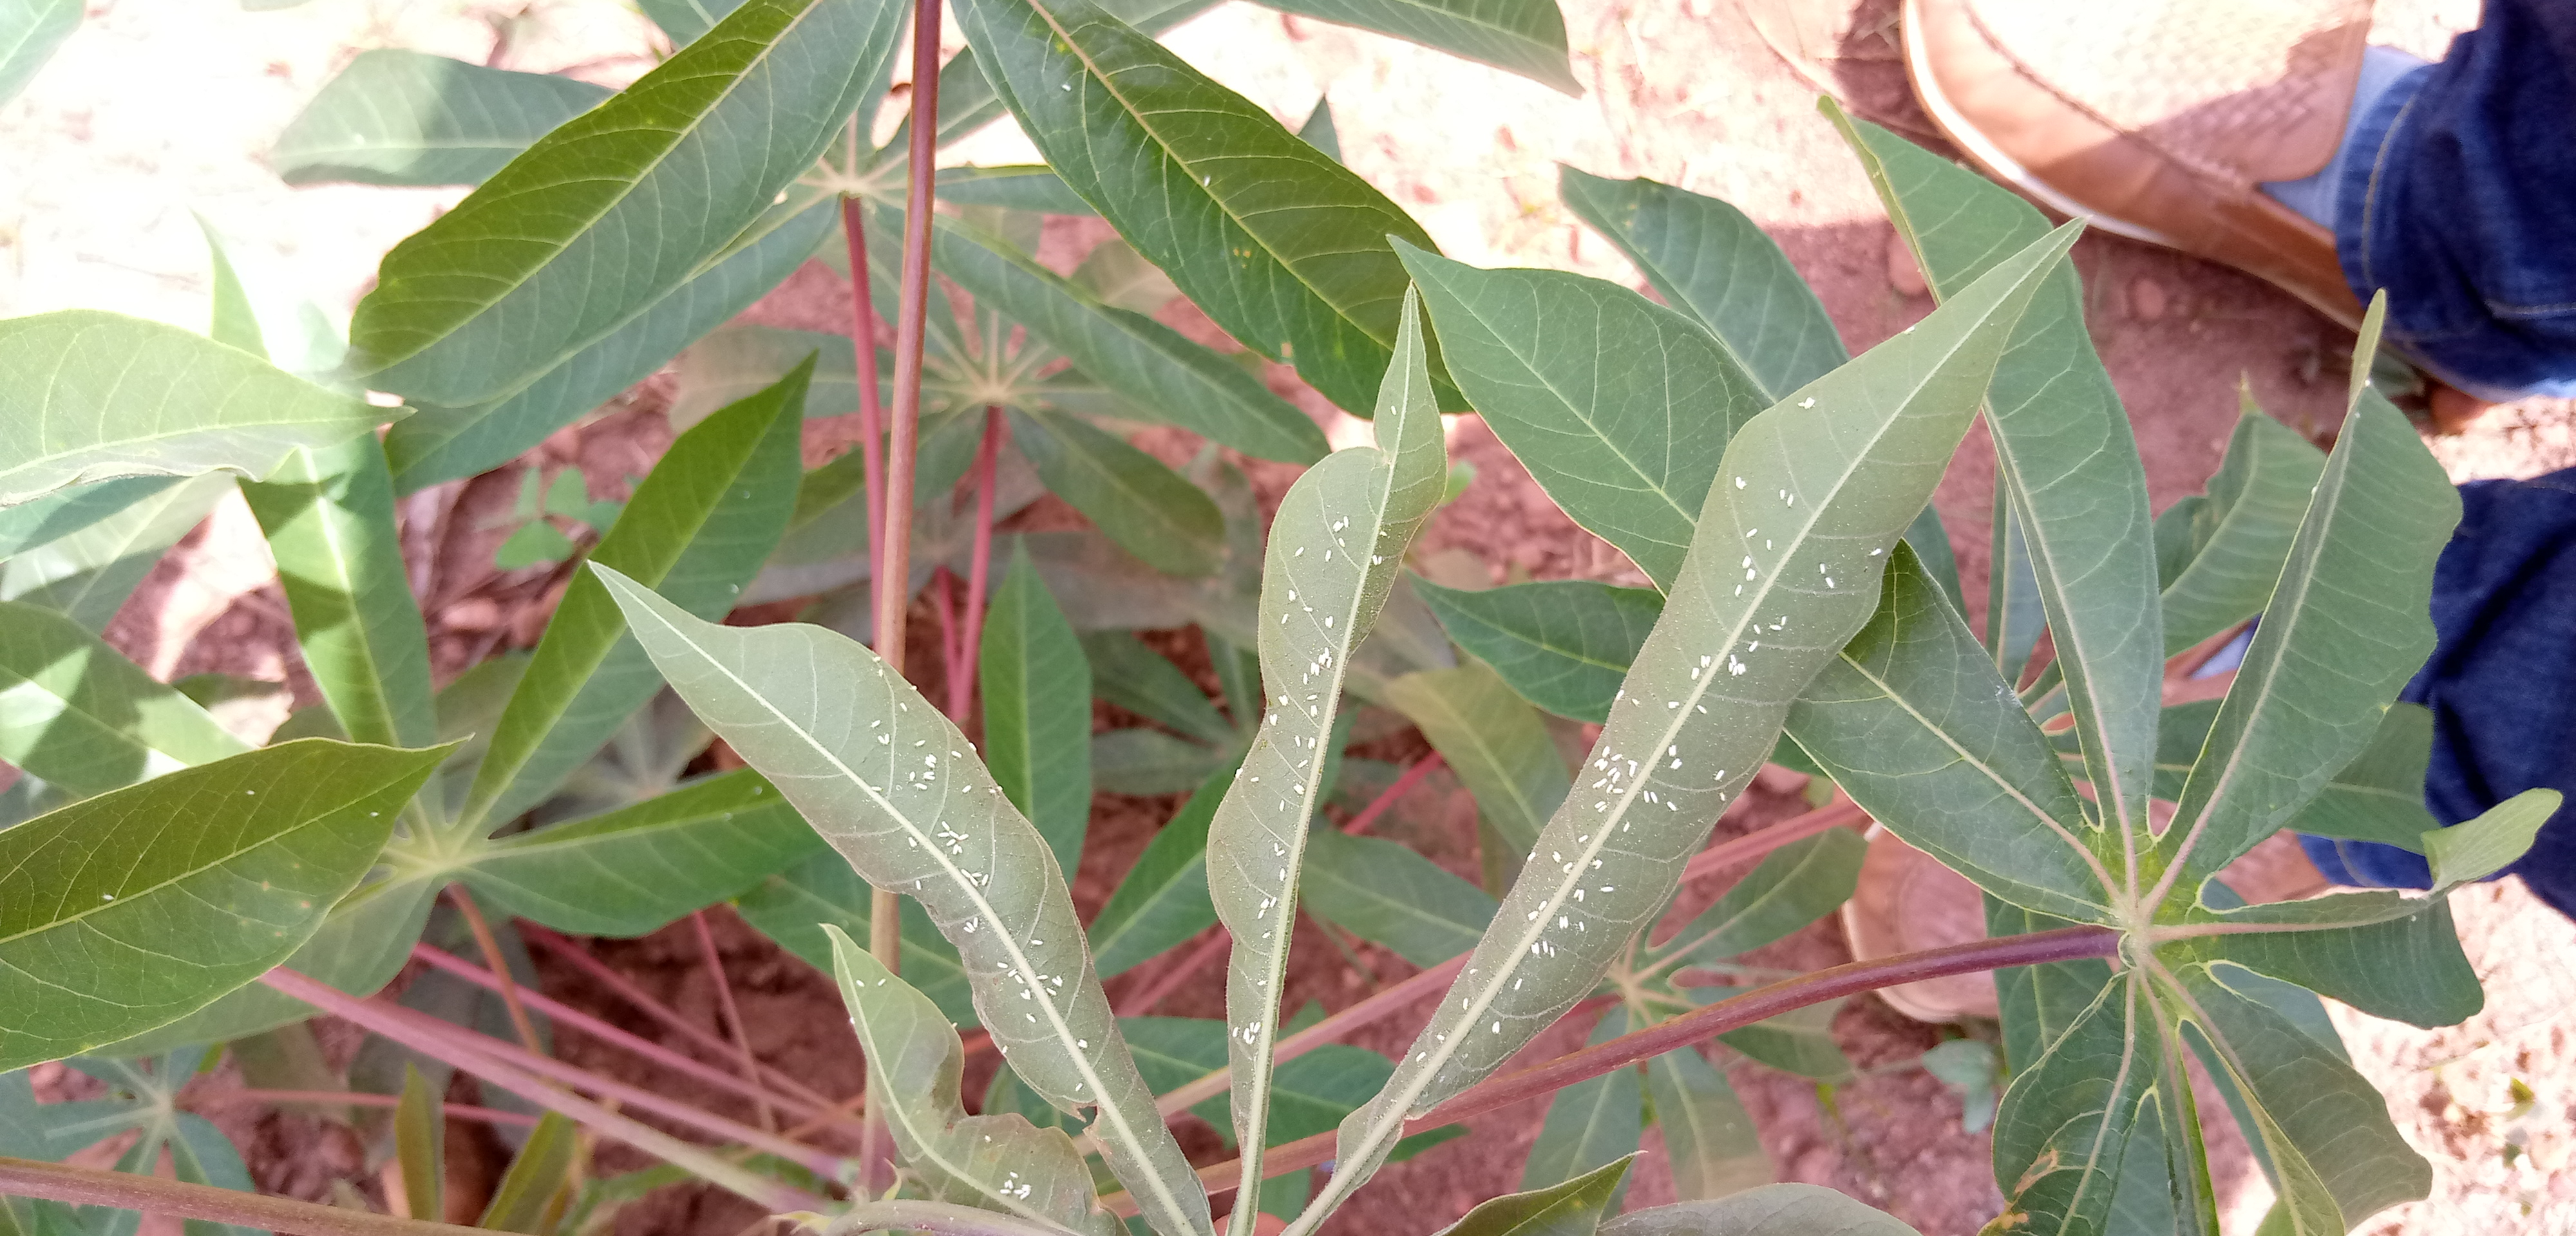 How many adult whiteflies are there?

207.